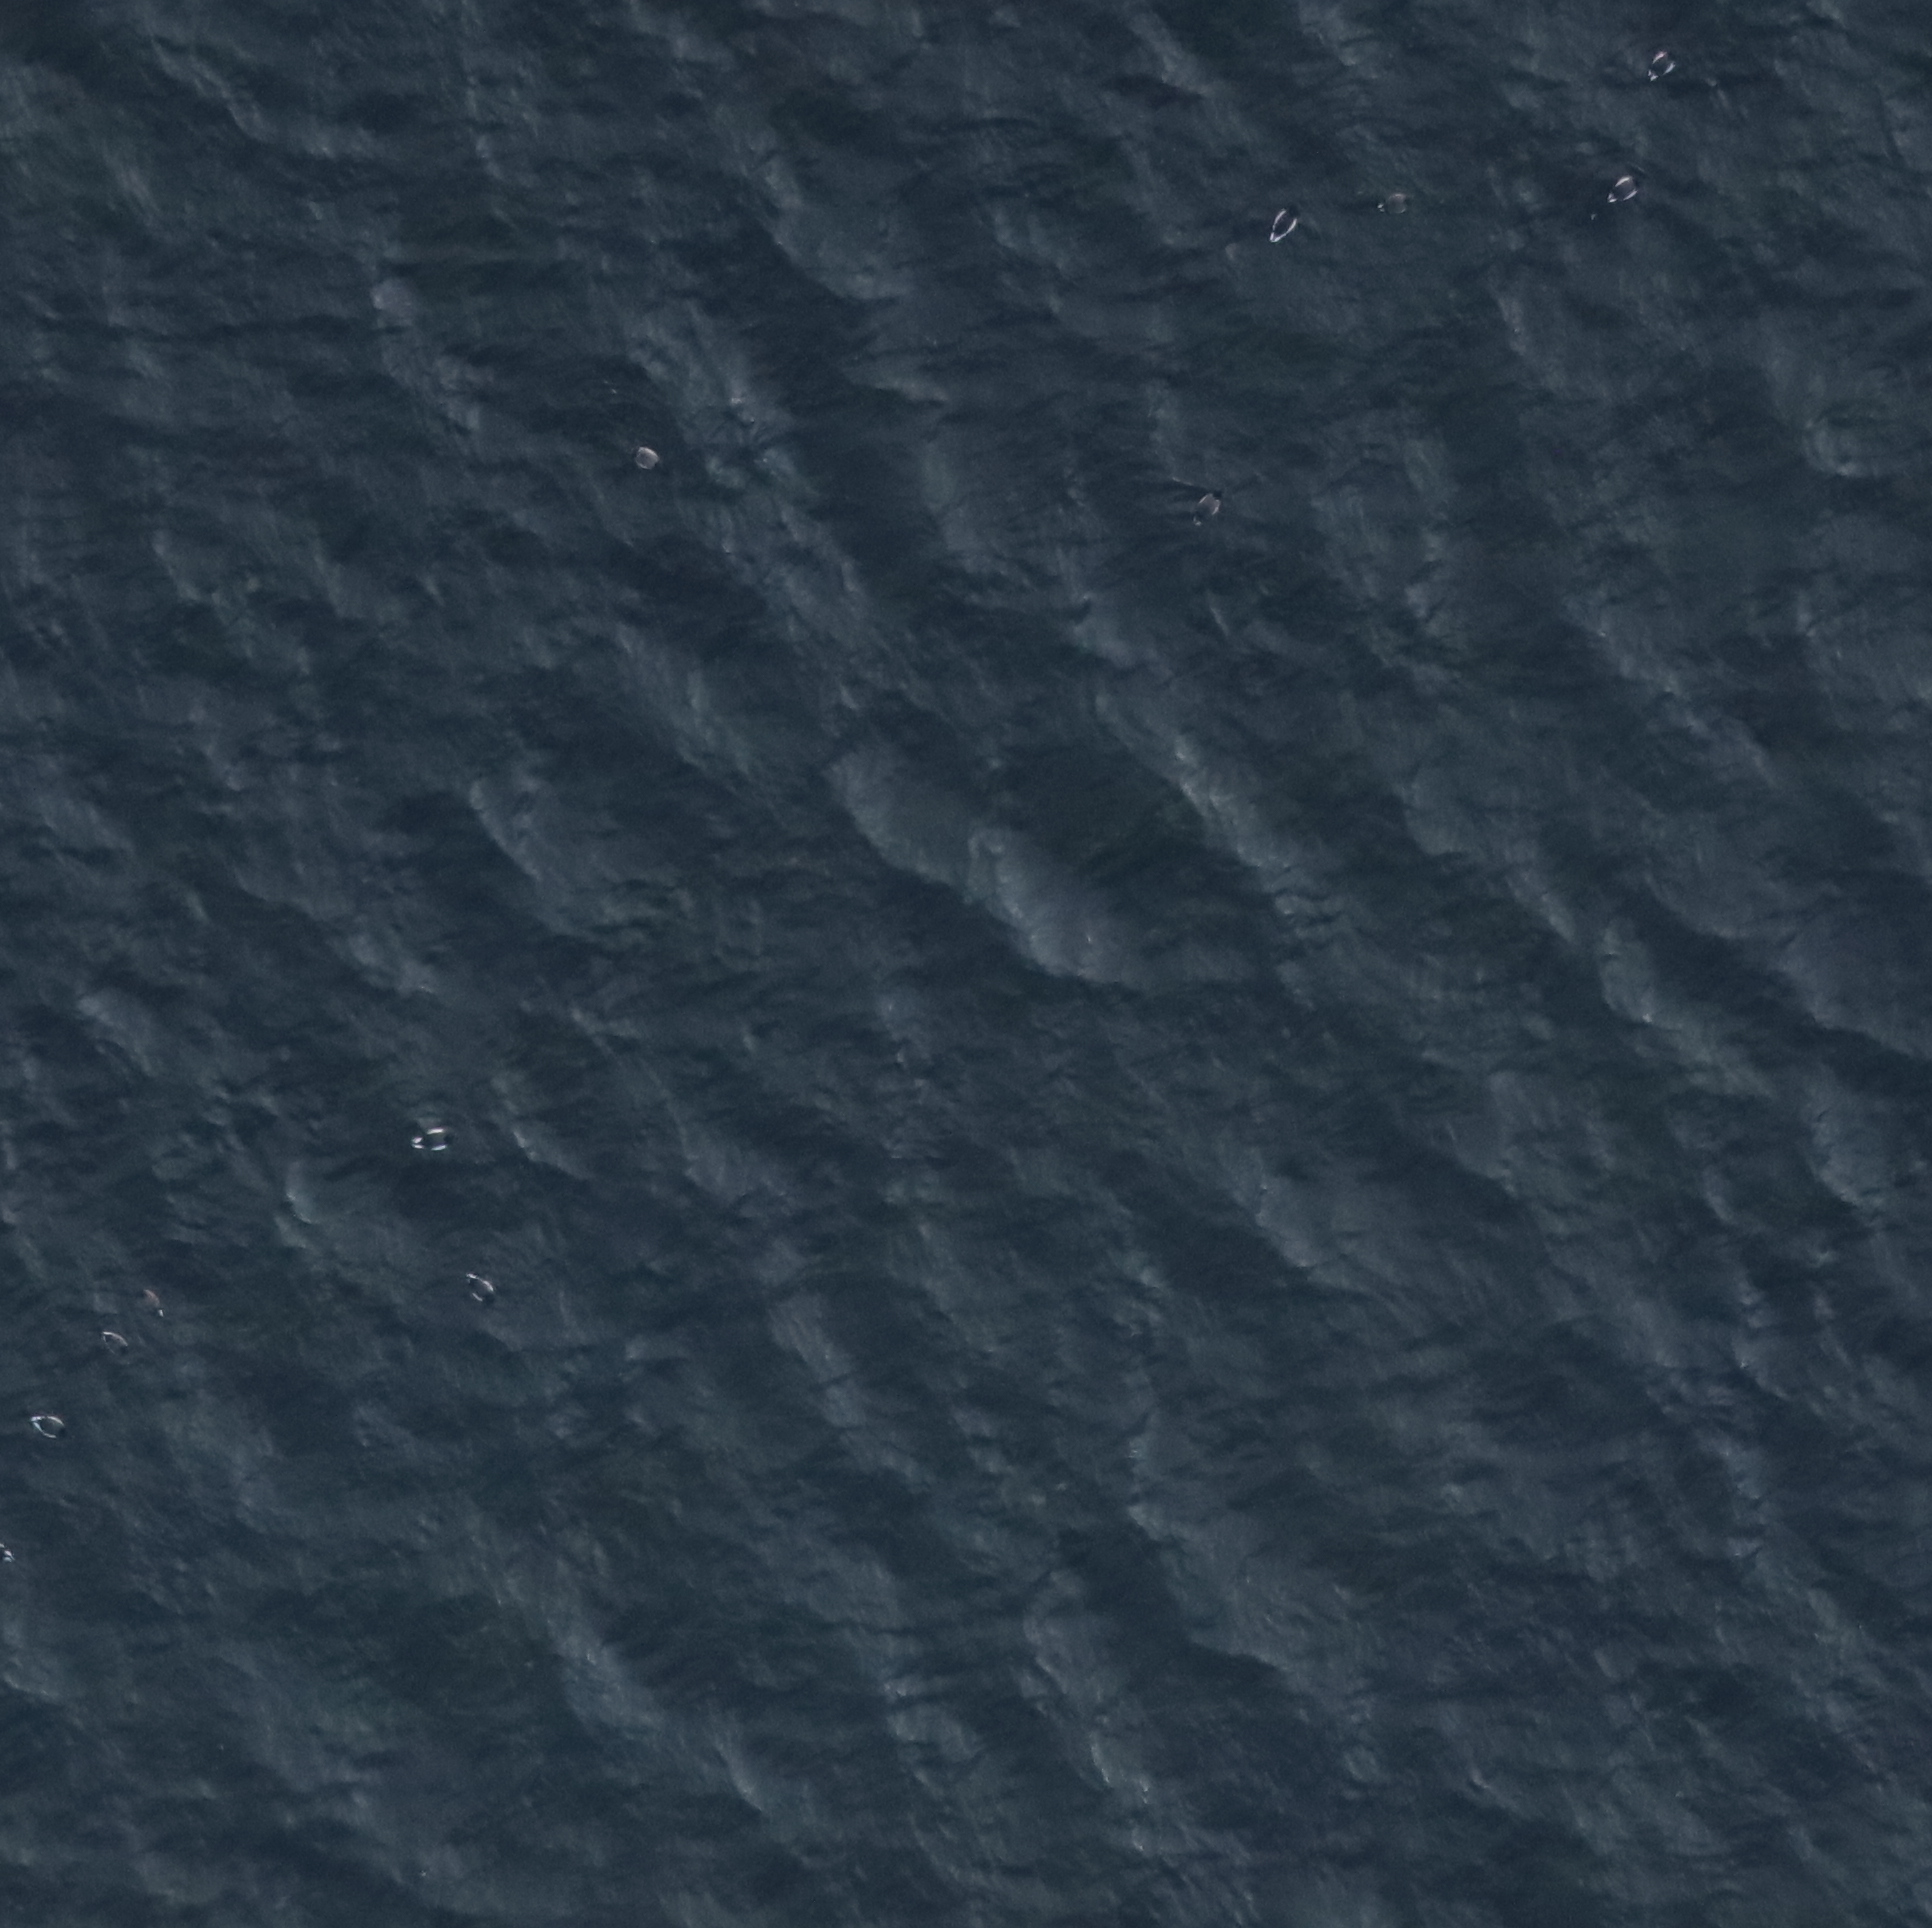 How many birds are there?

10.